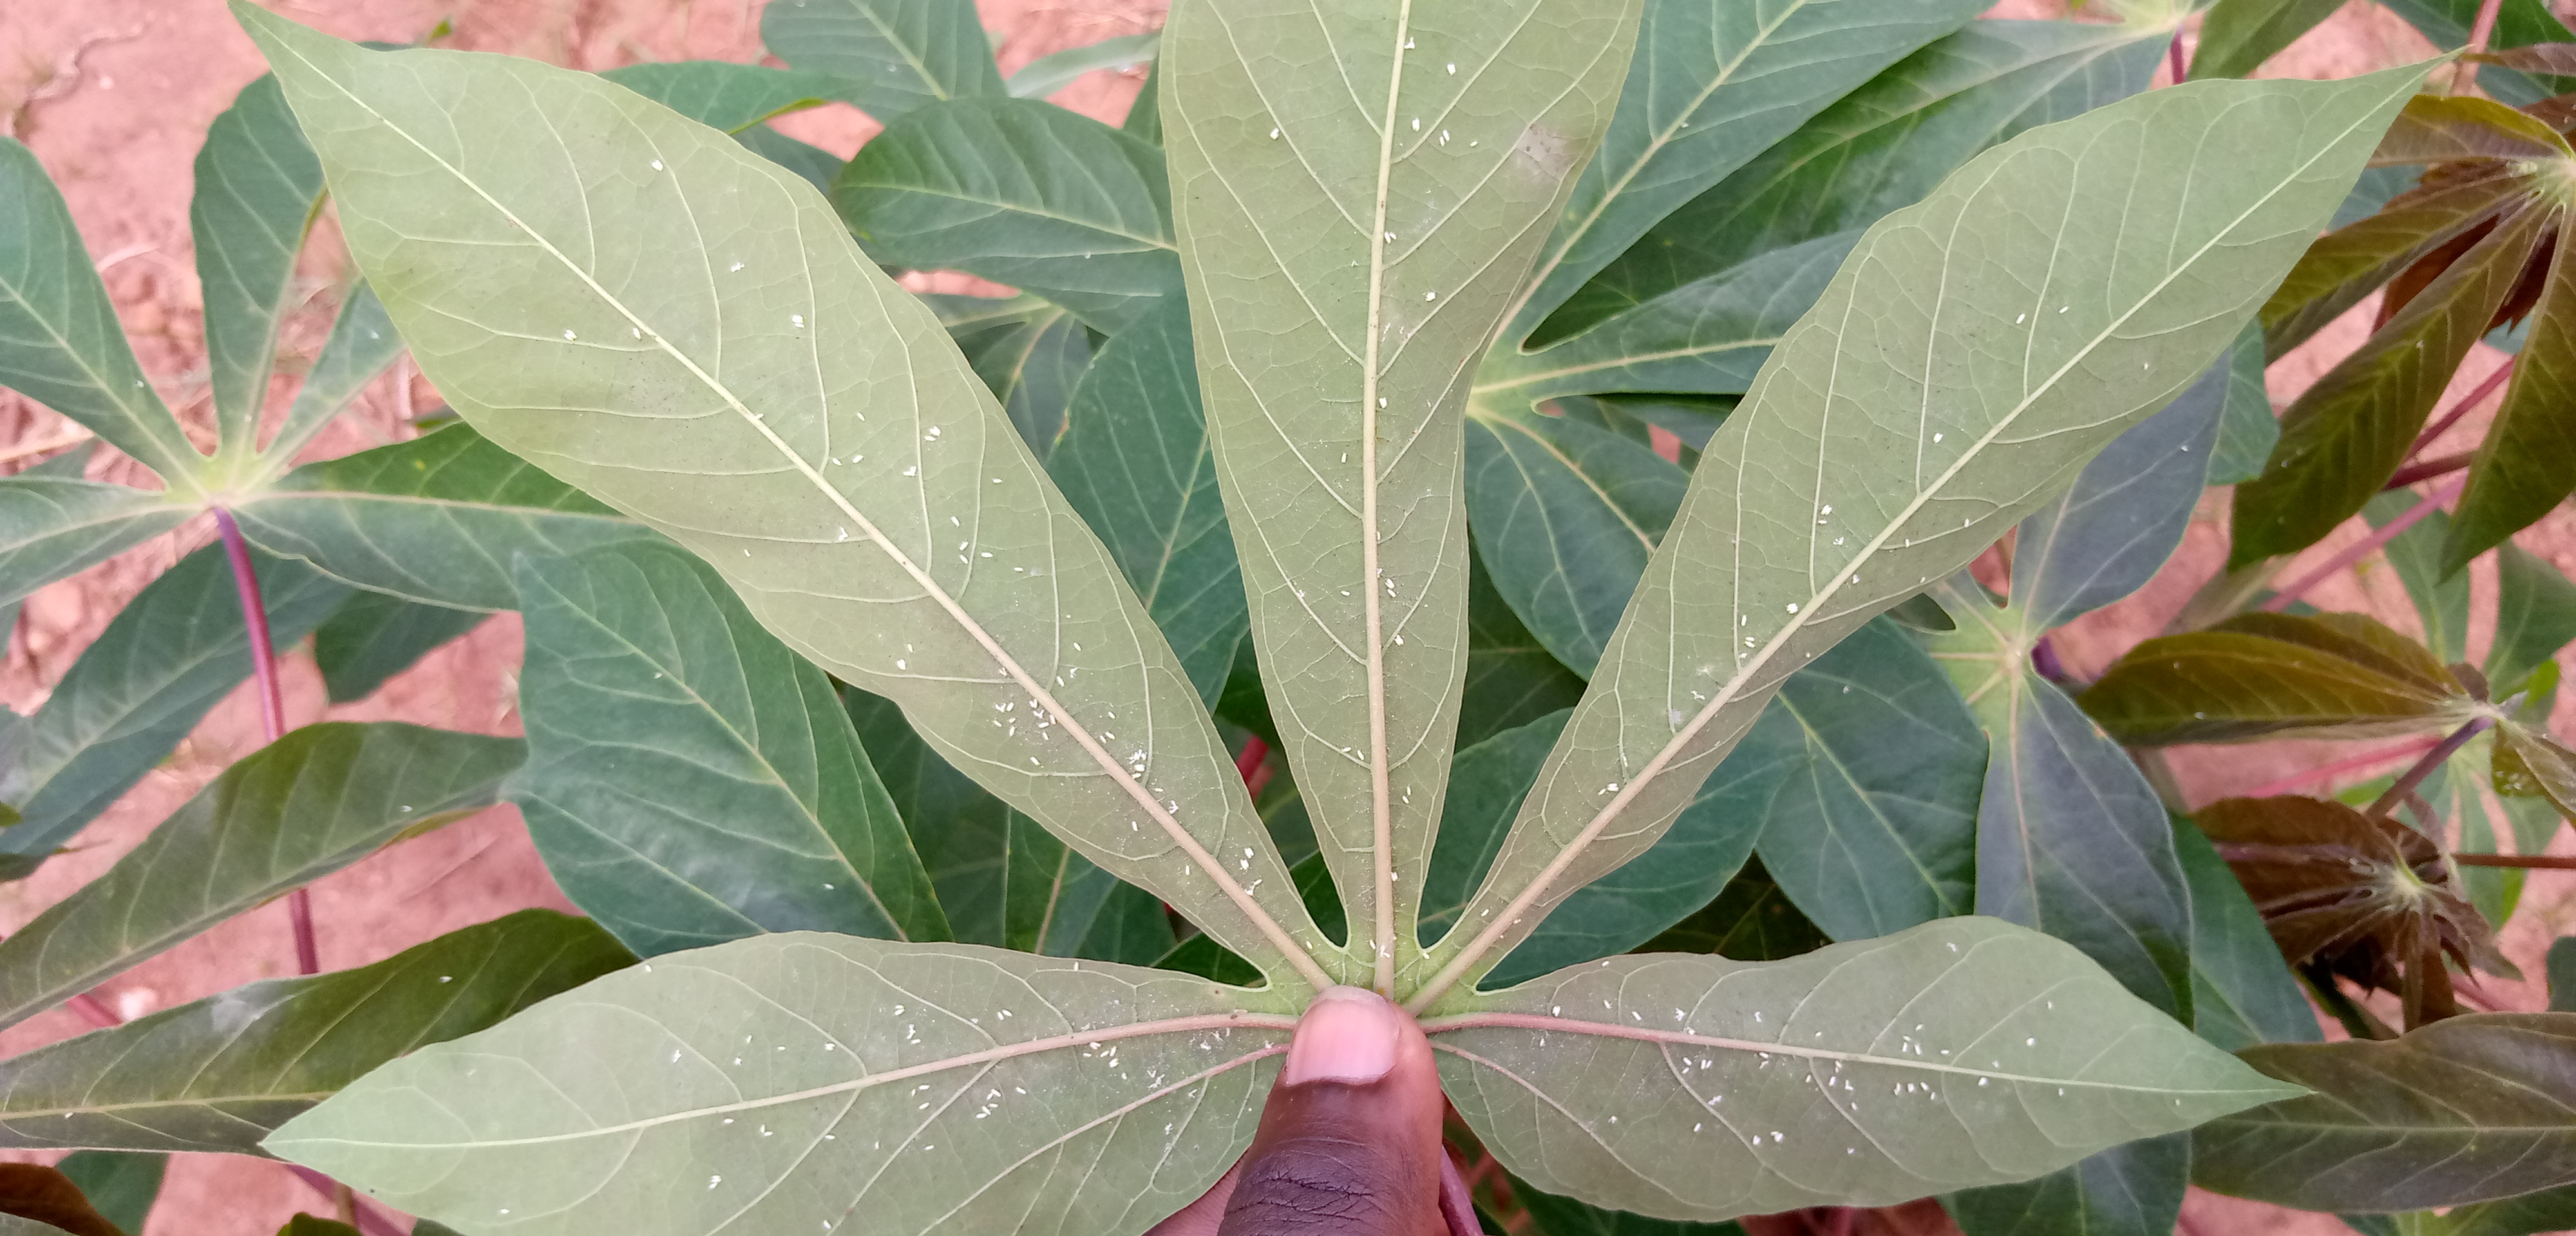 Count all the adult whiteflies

149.